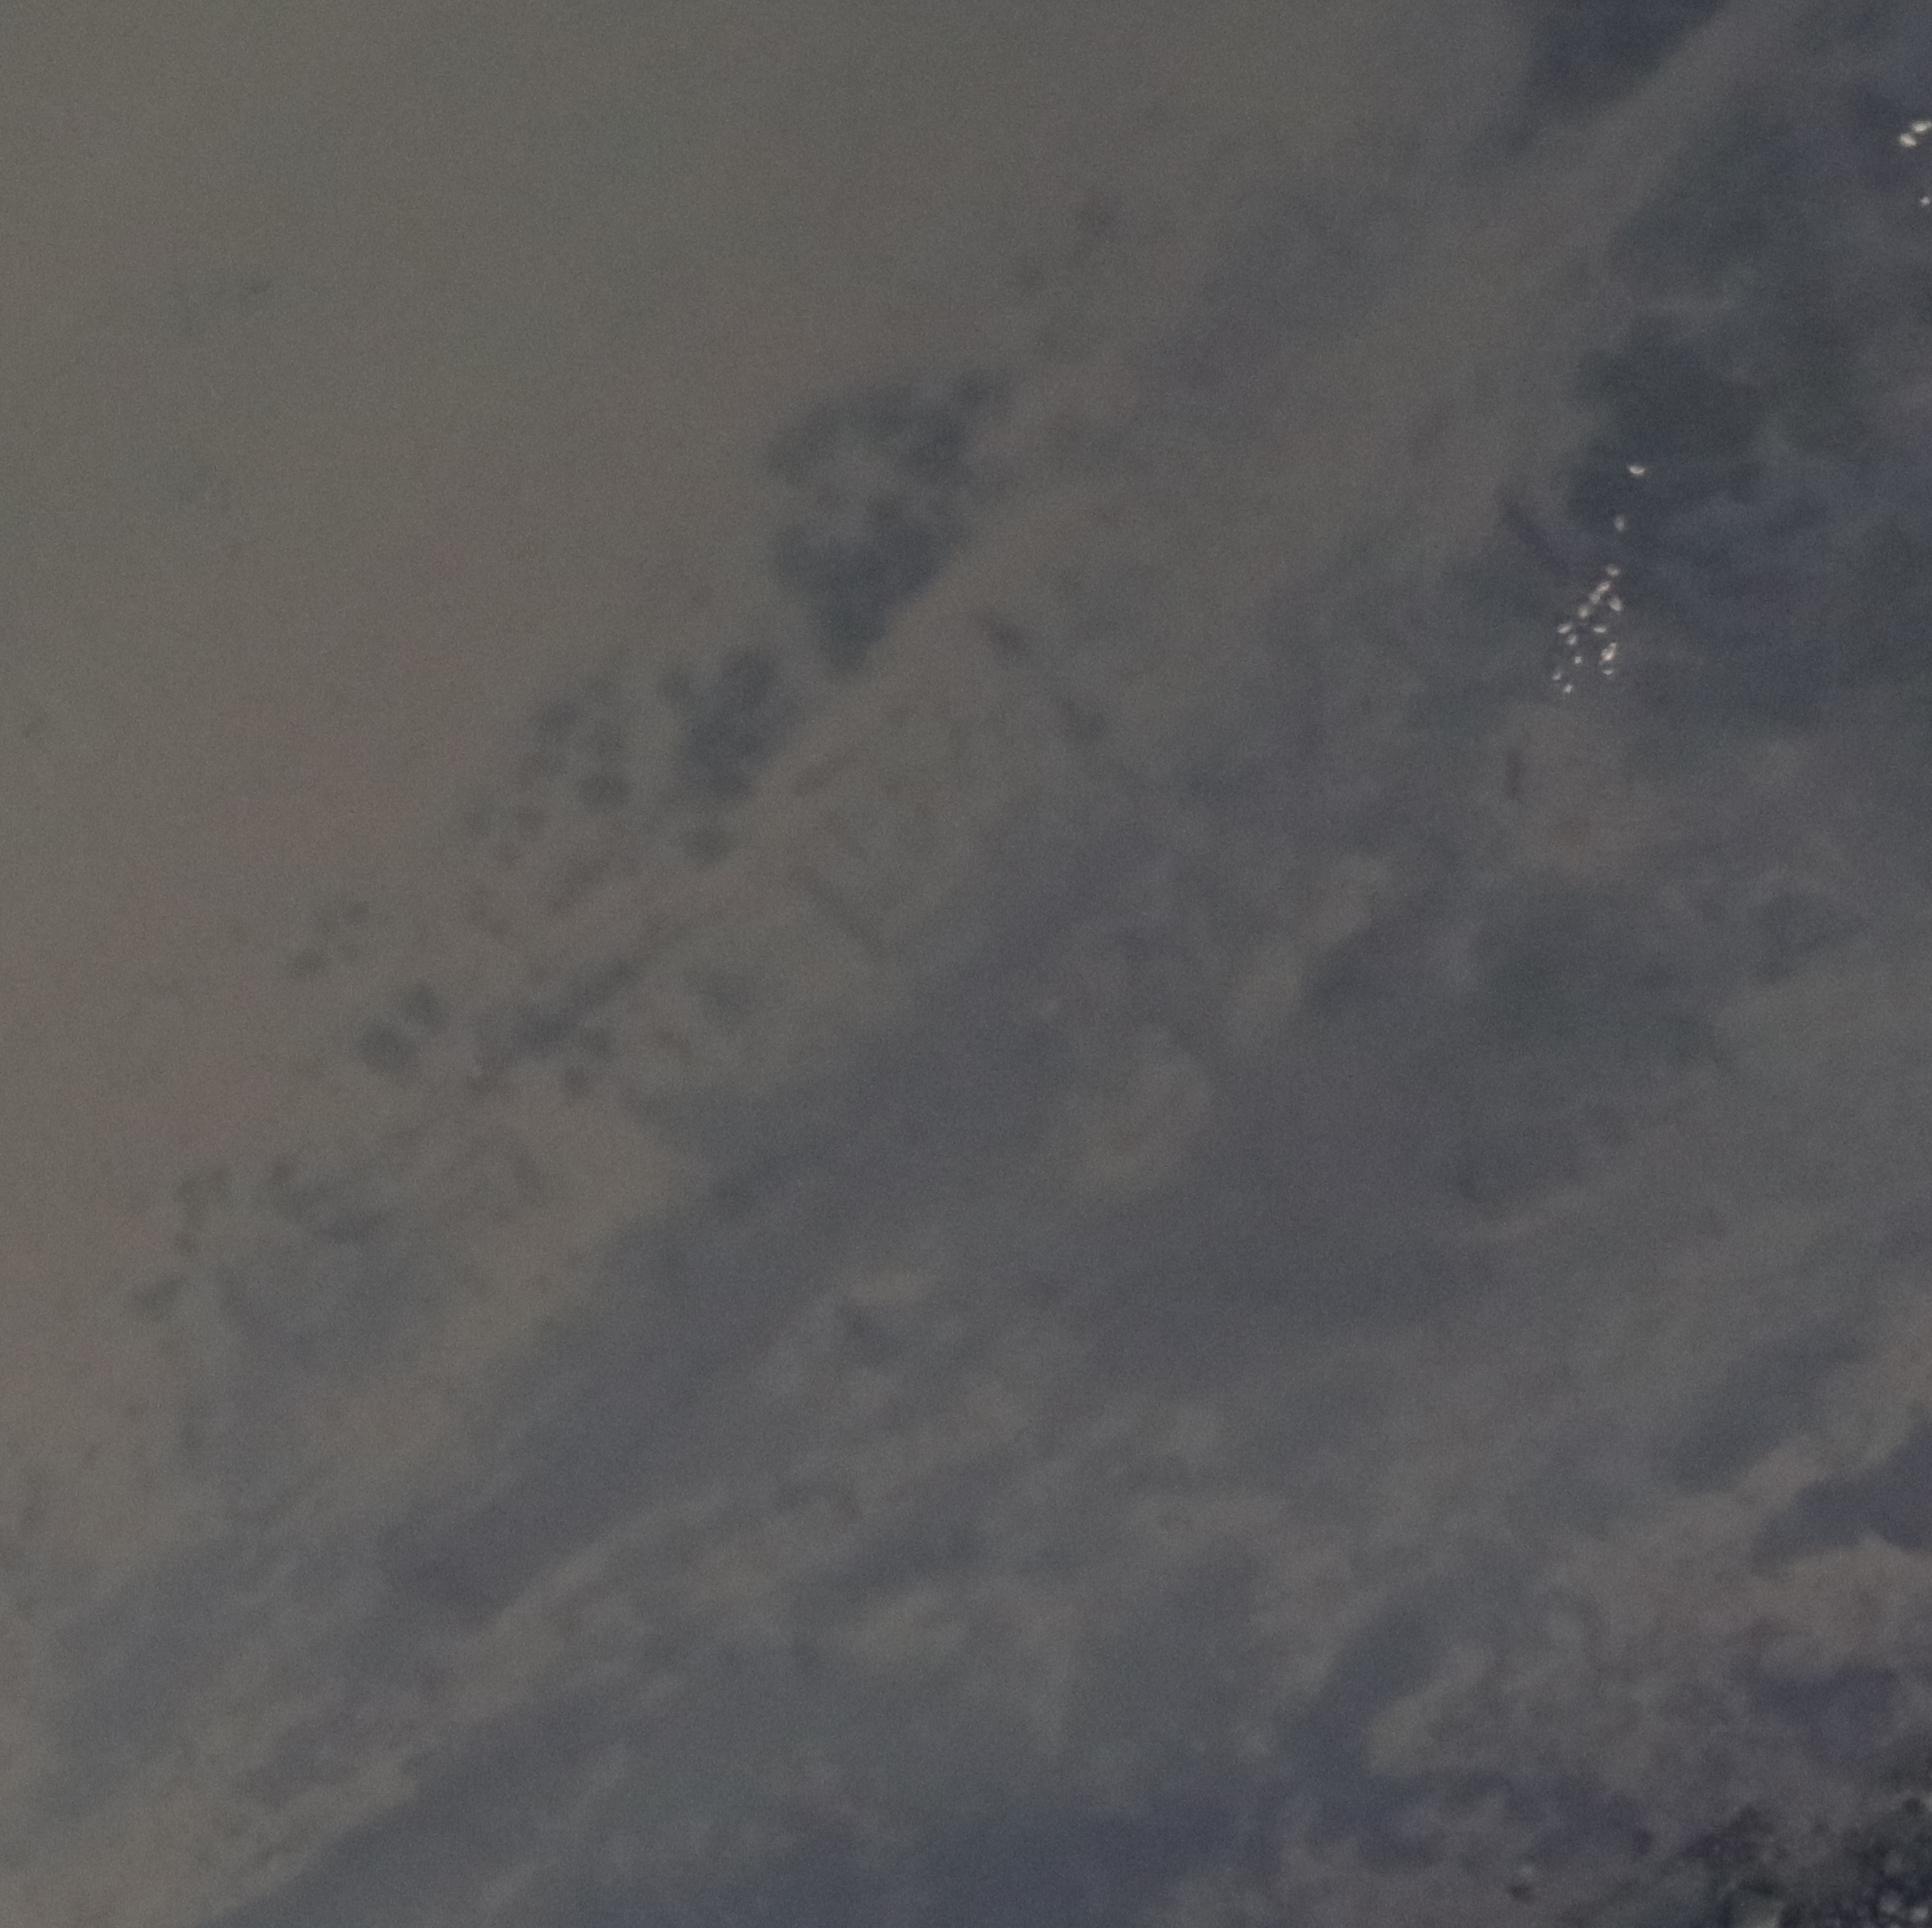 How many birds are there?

17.